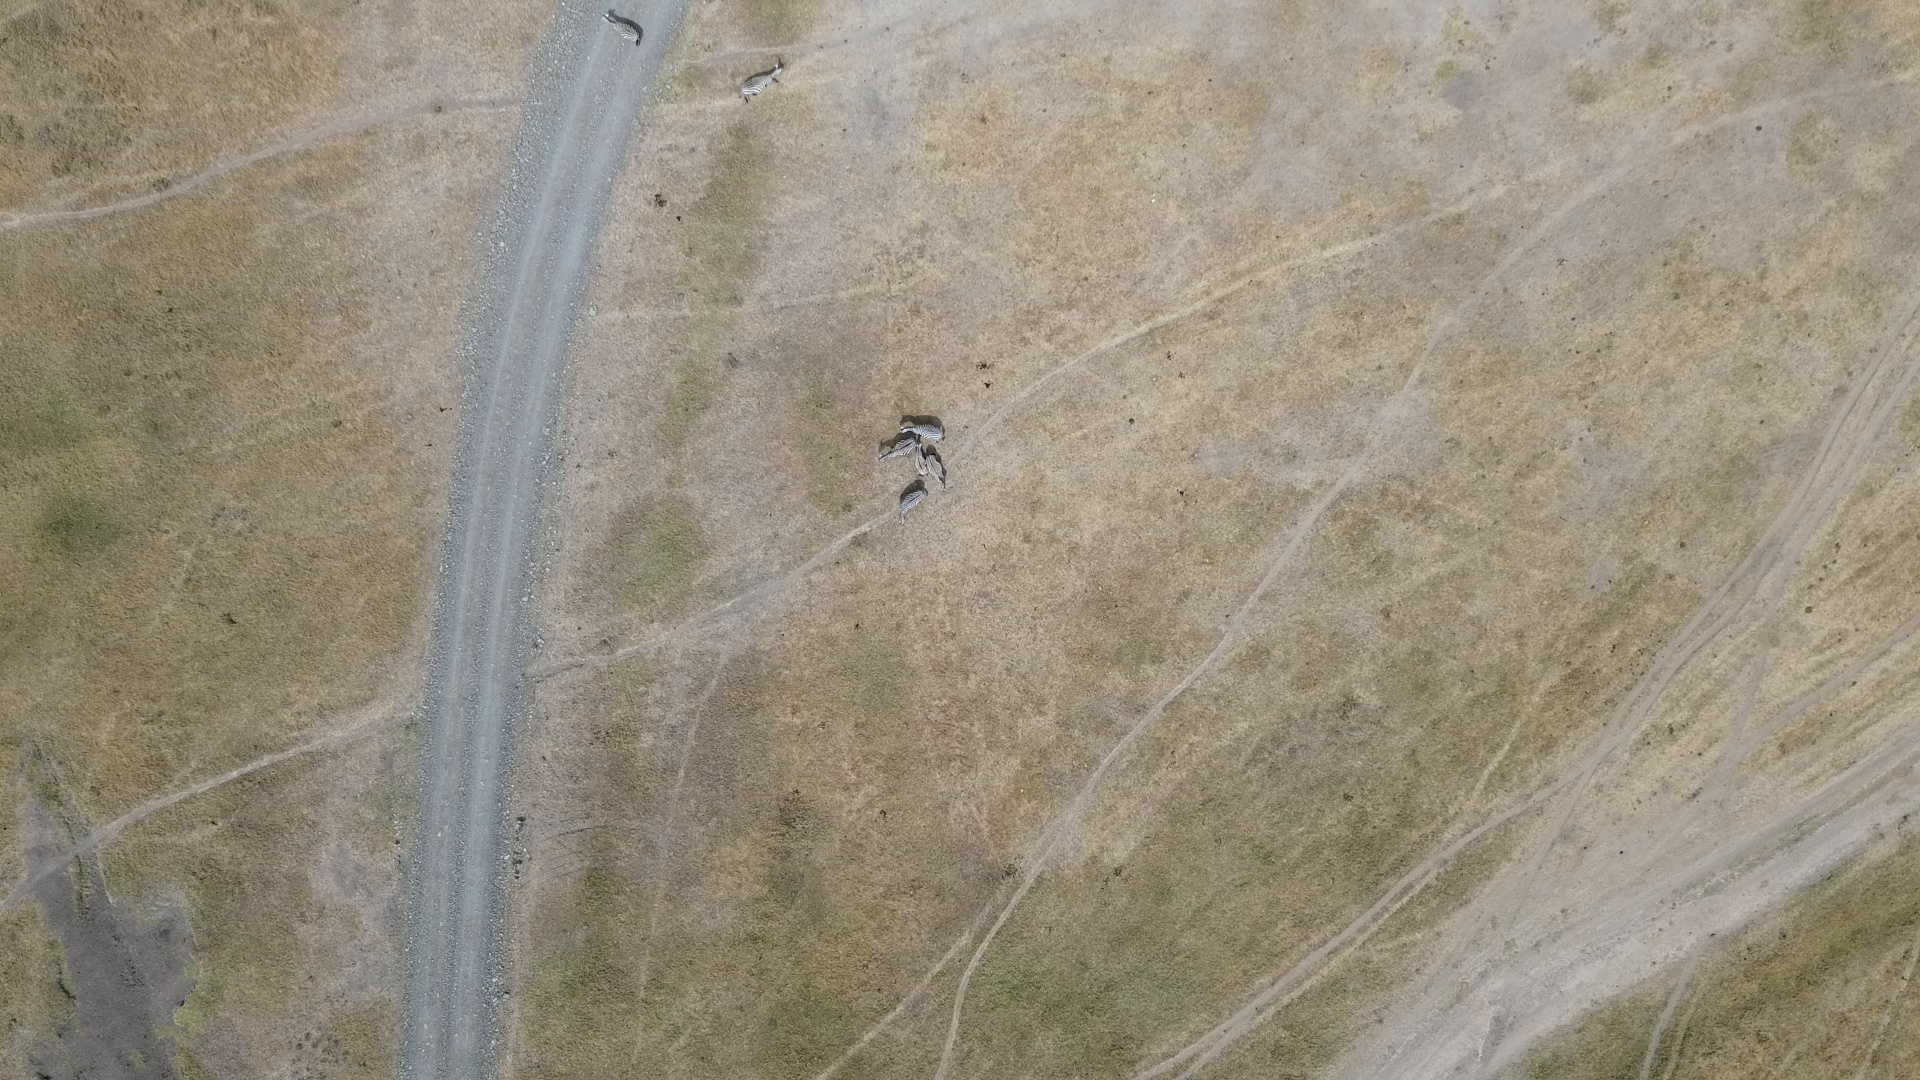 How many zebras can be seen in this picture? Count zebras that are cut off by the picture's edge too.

7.